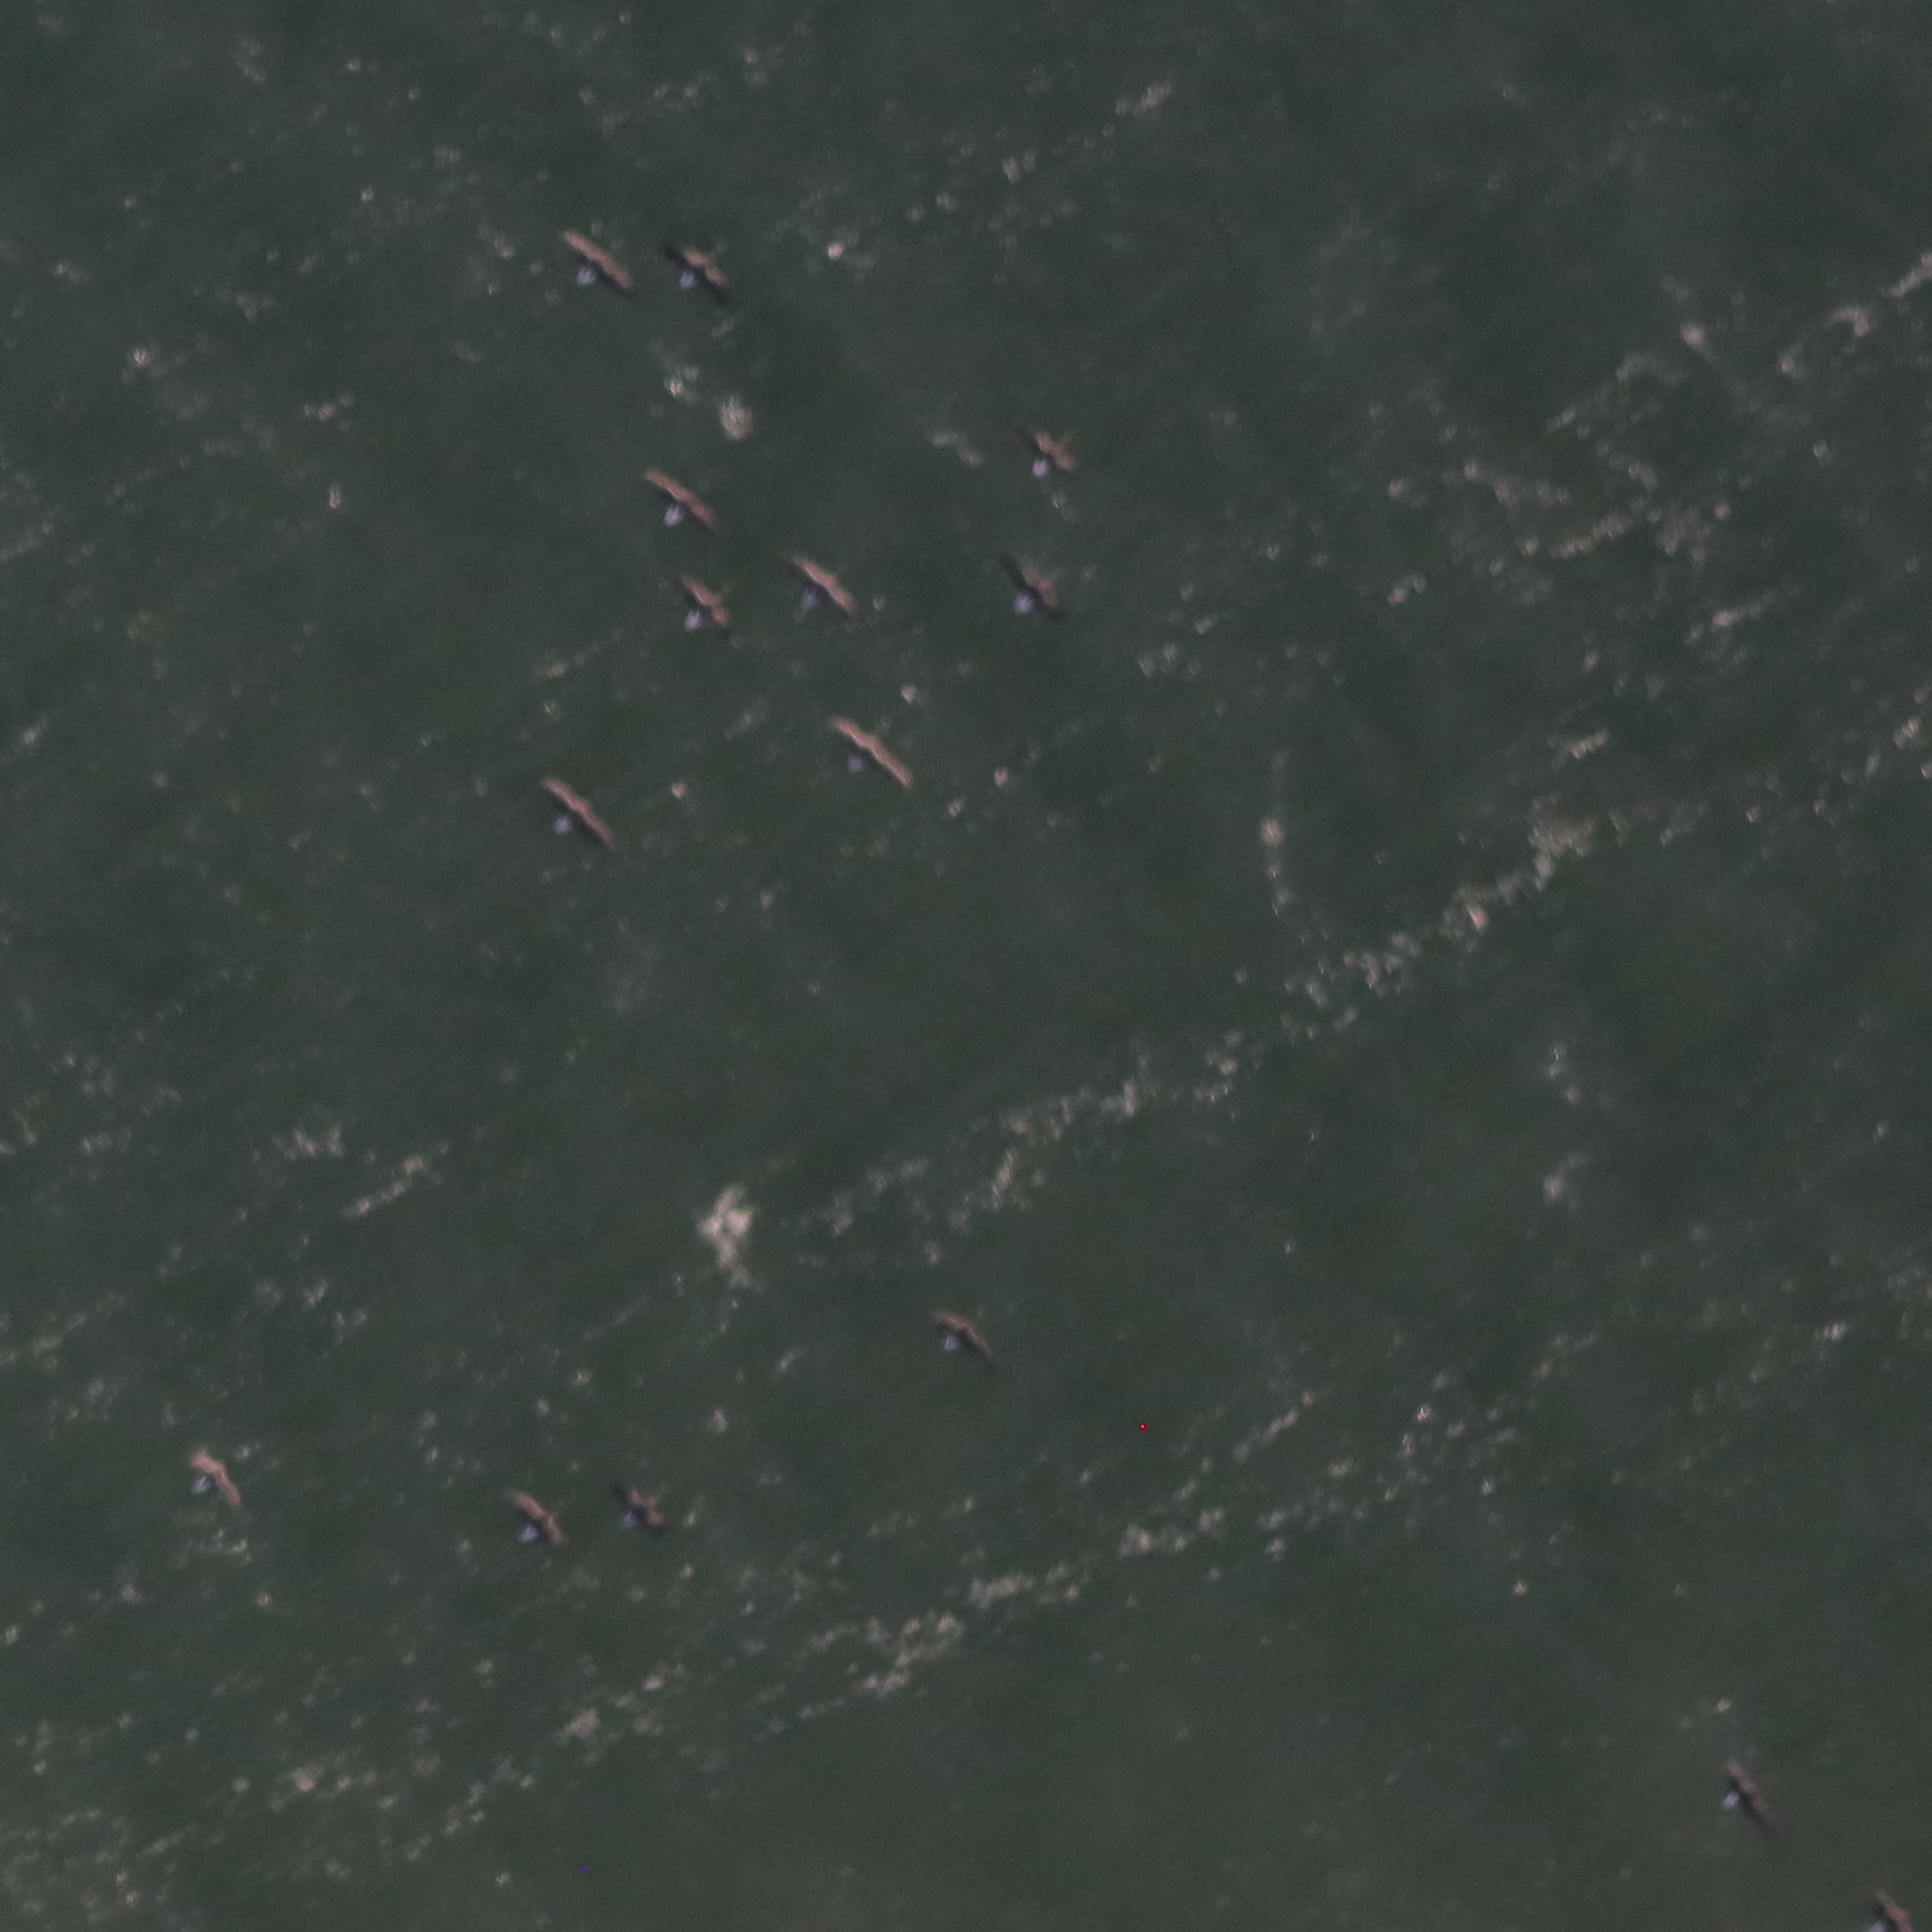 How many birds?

15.